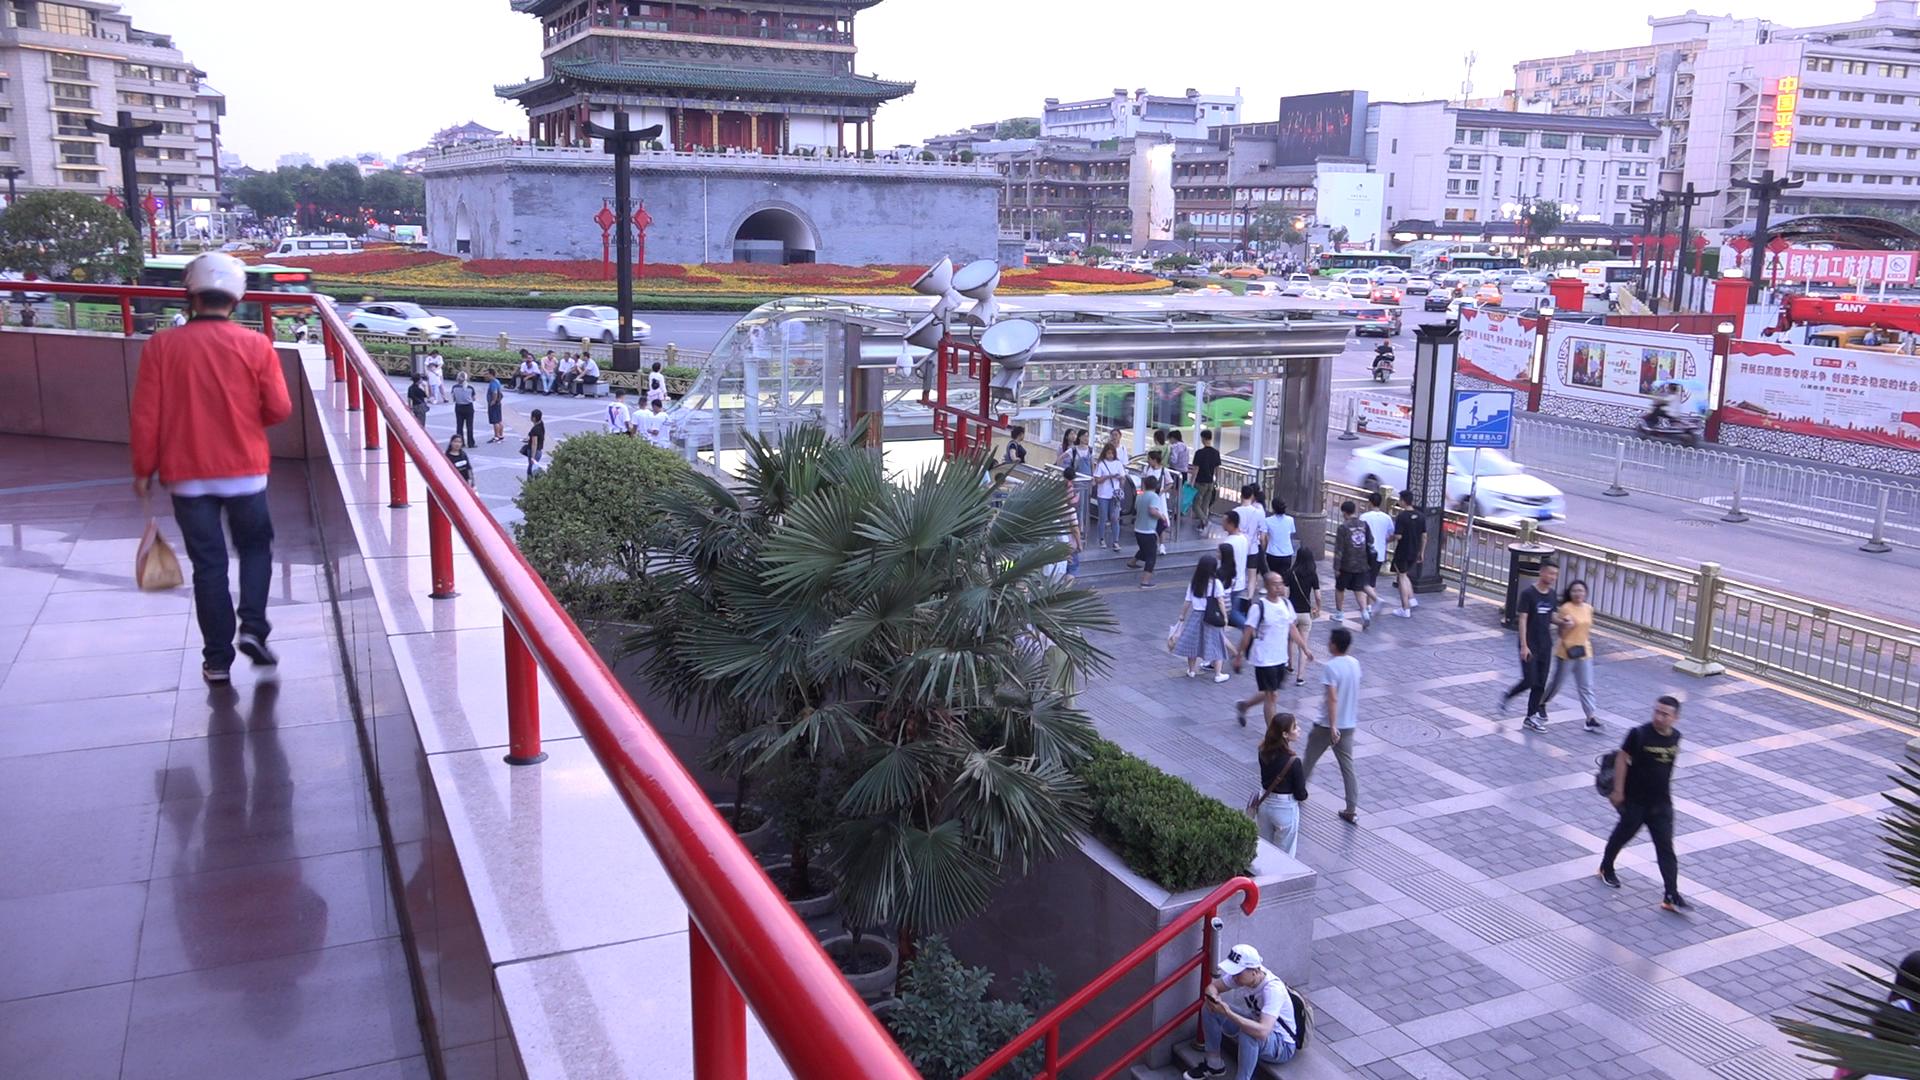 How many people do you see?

152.